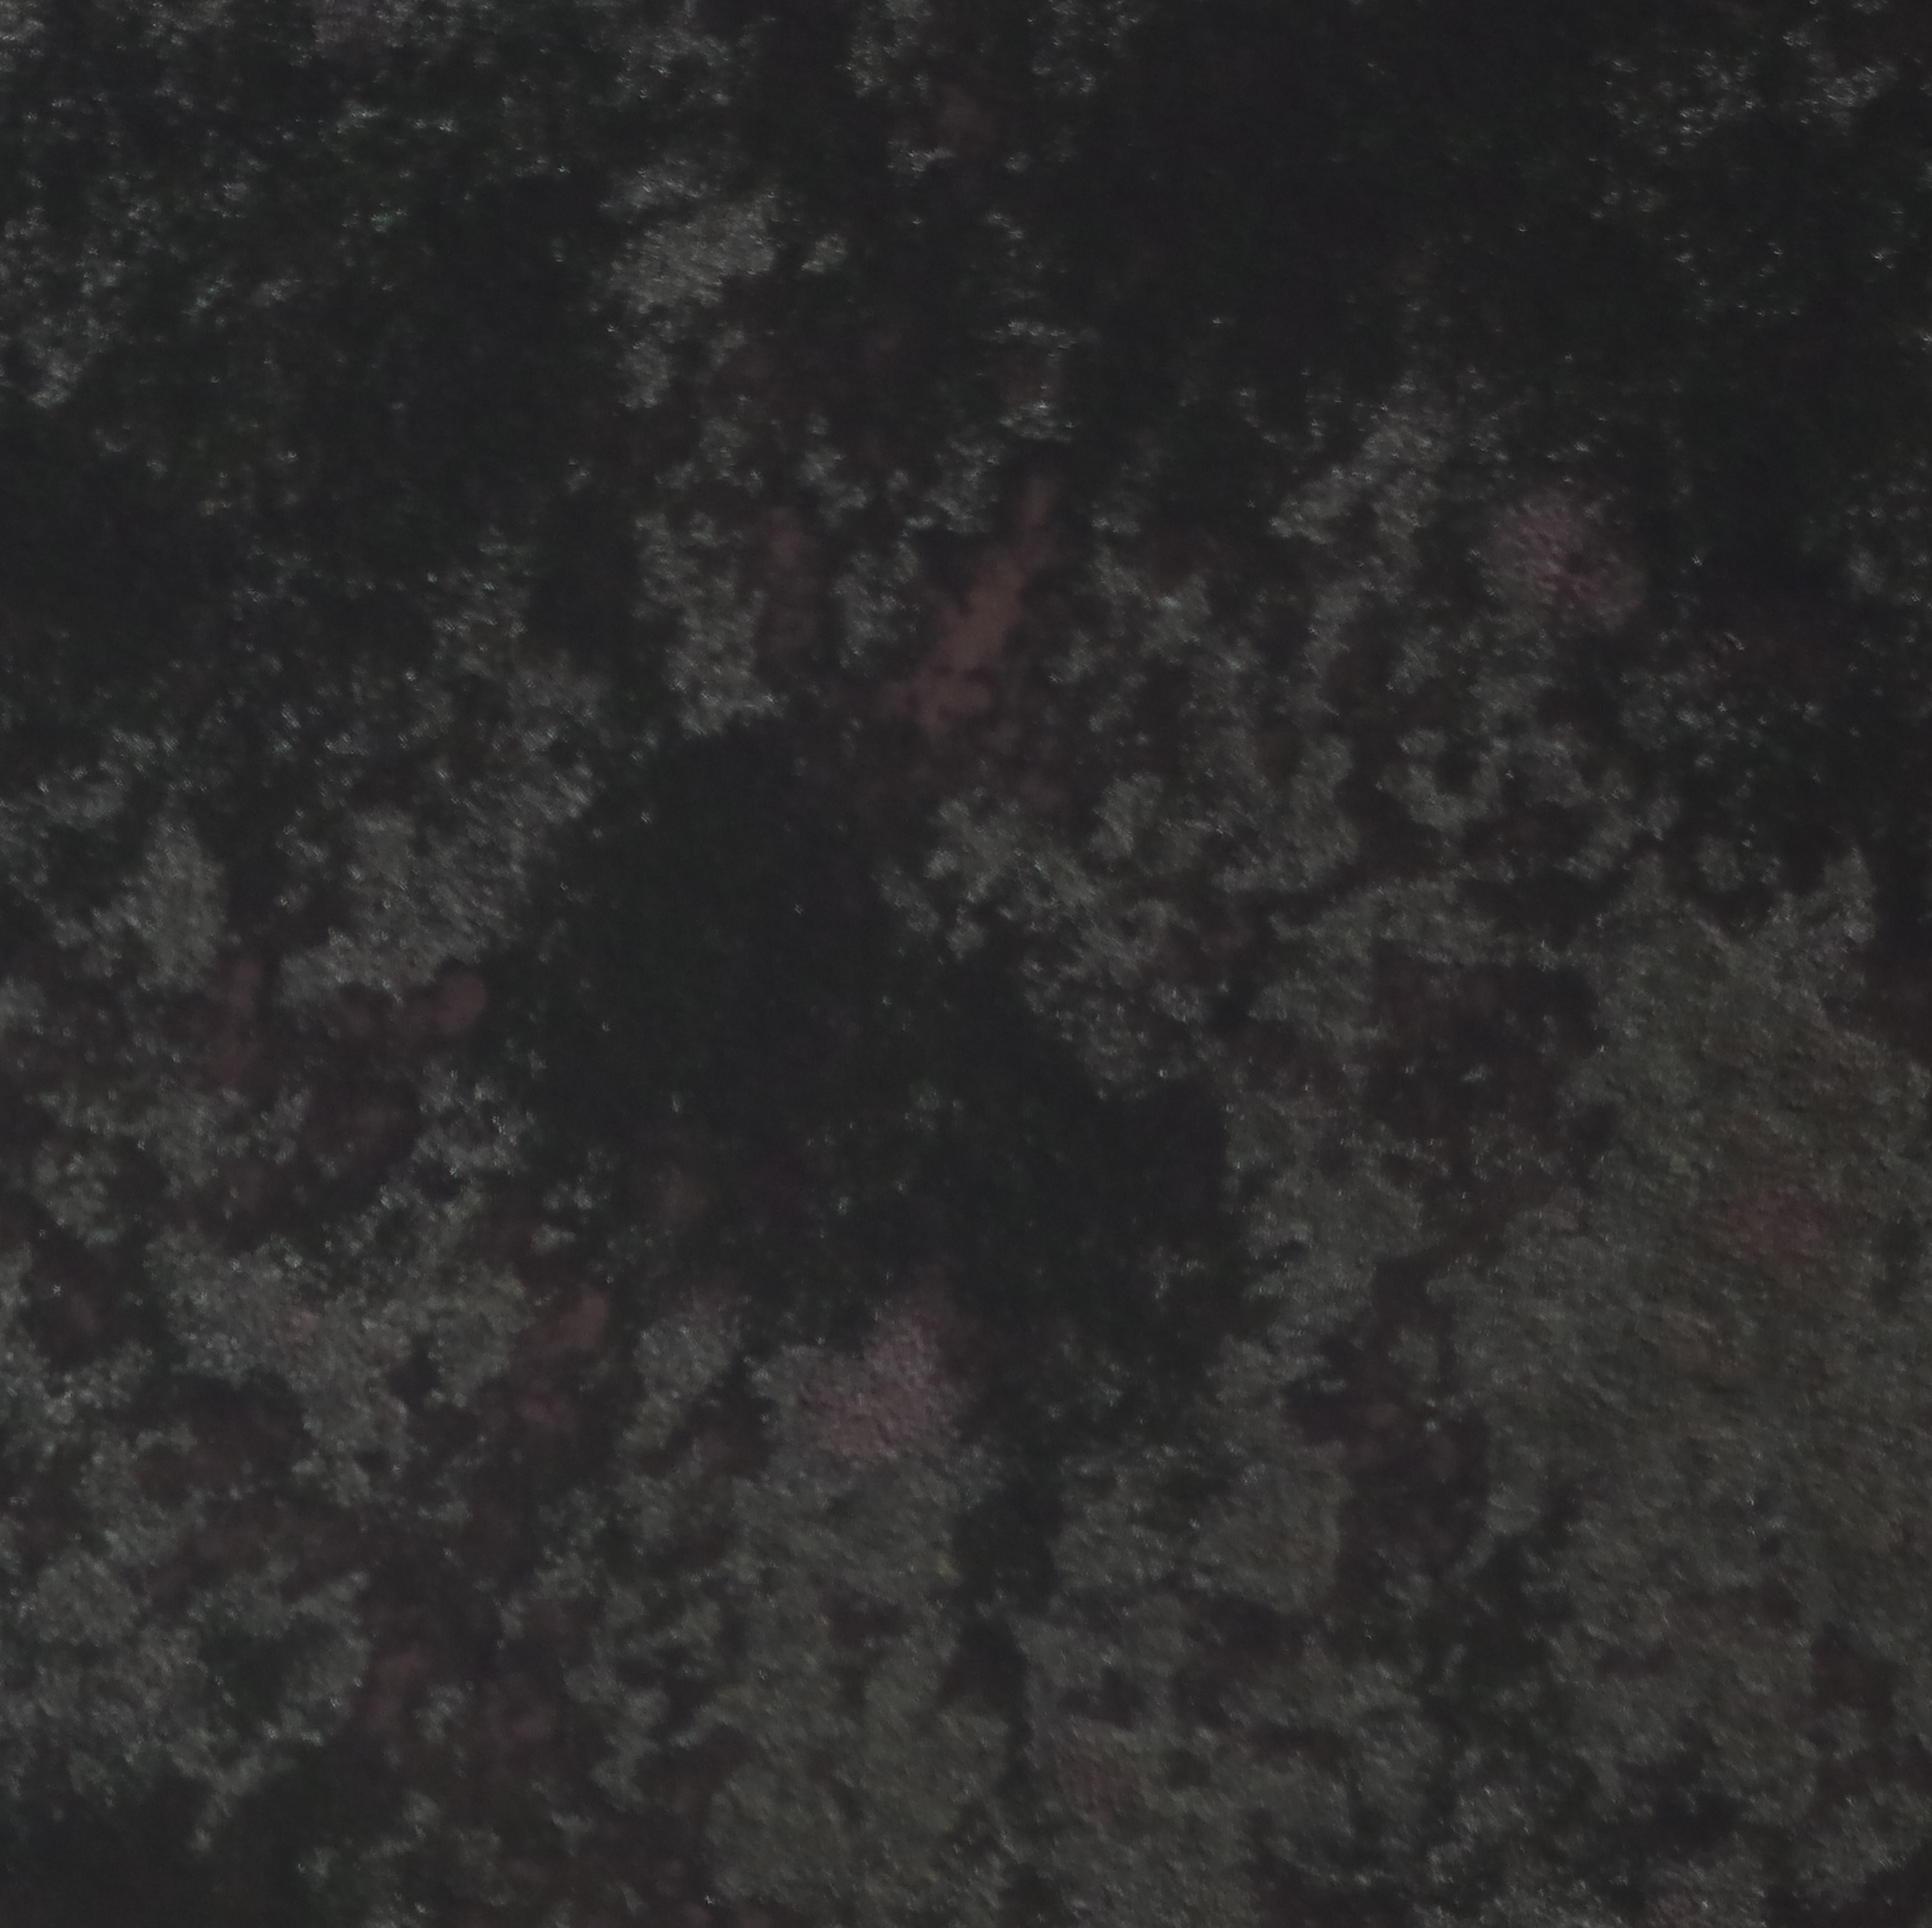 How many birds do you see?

0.